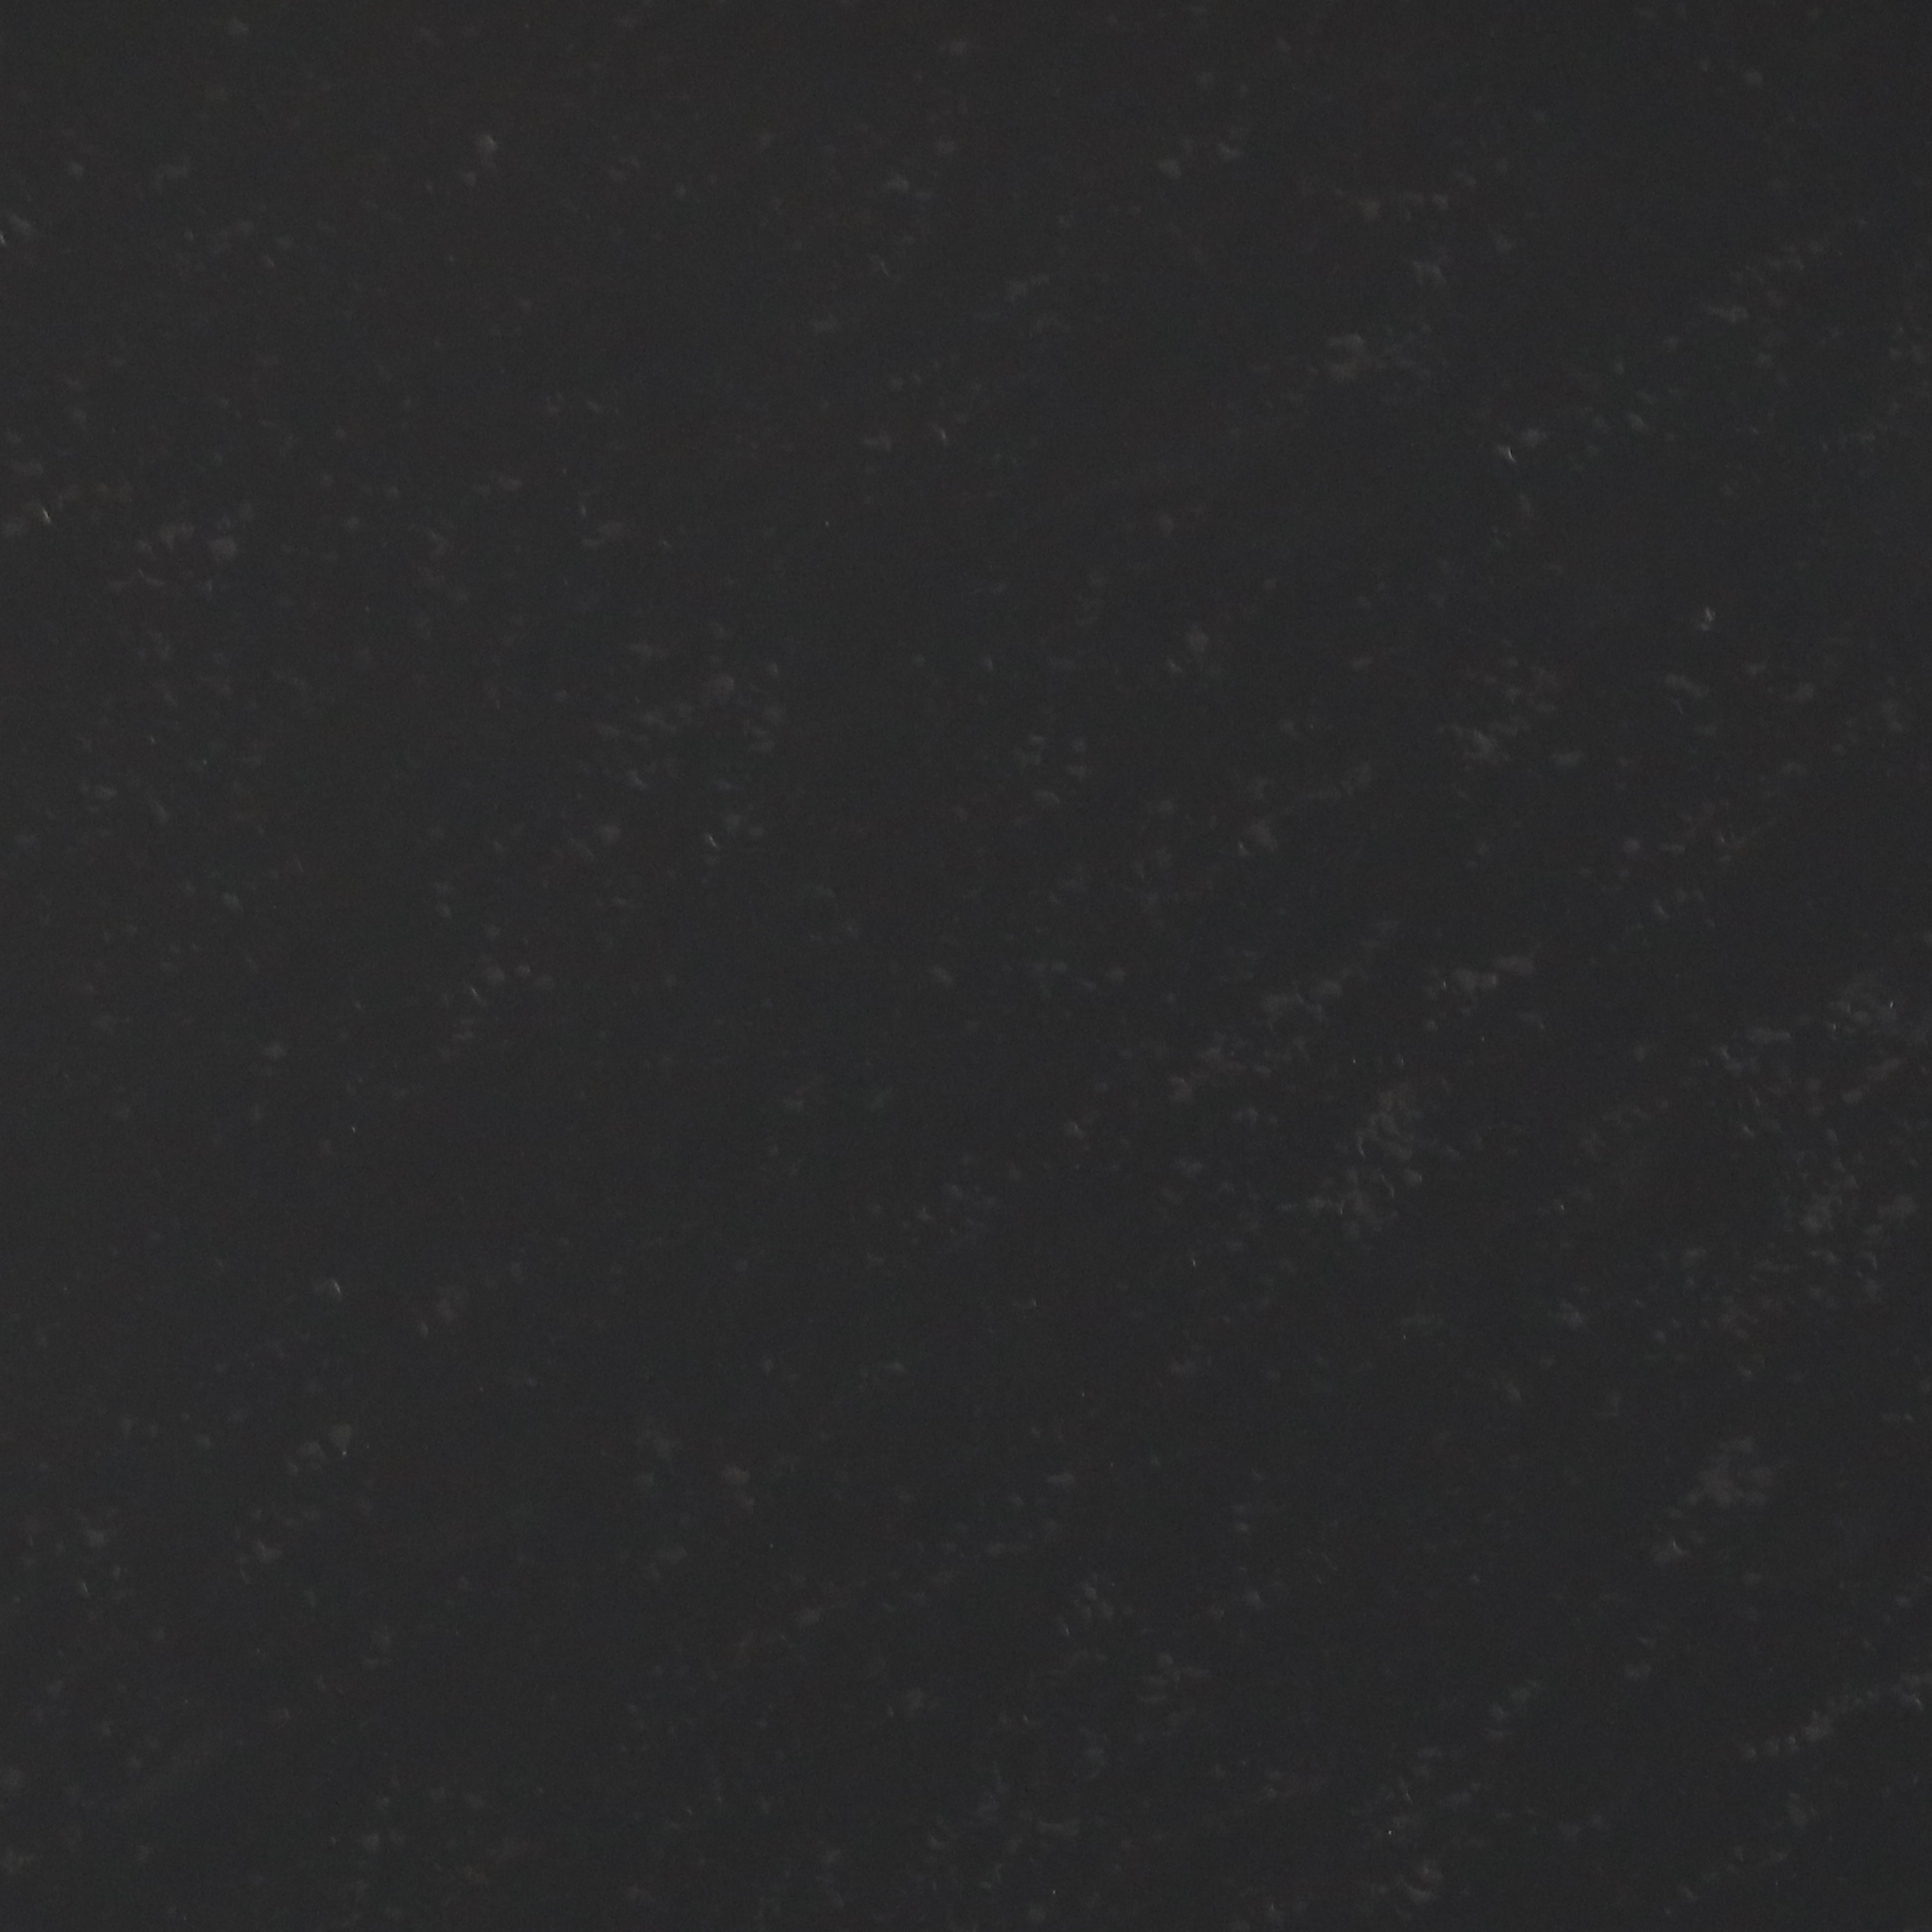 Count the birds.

0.